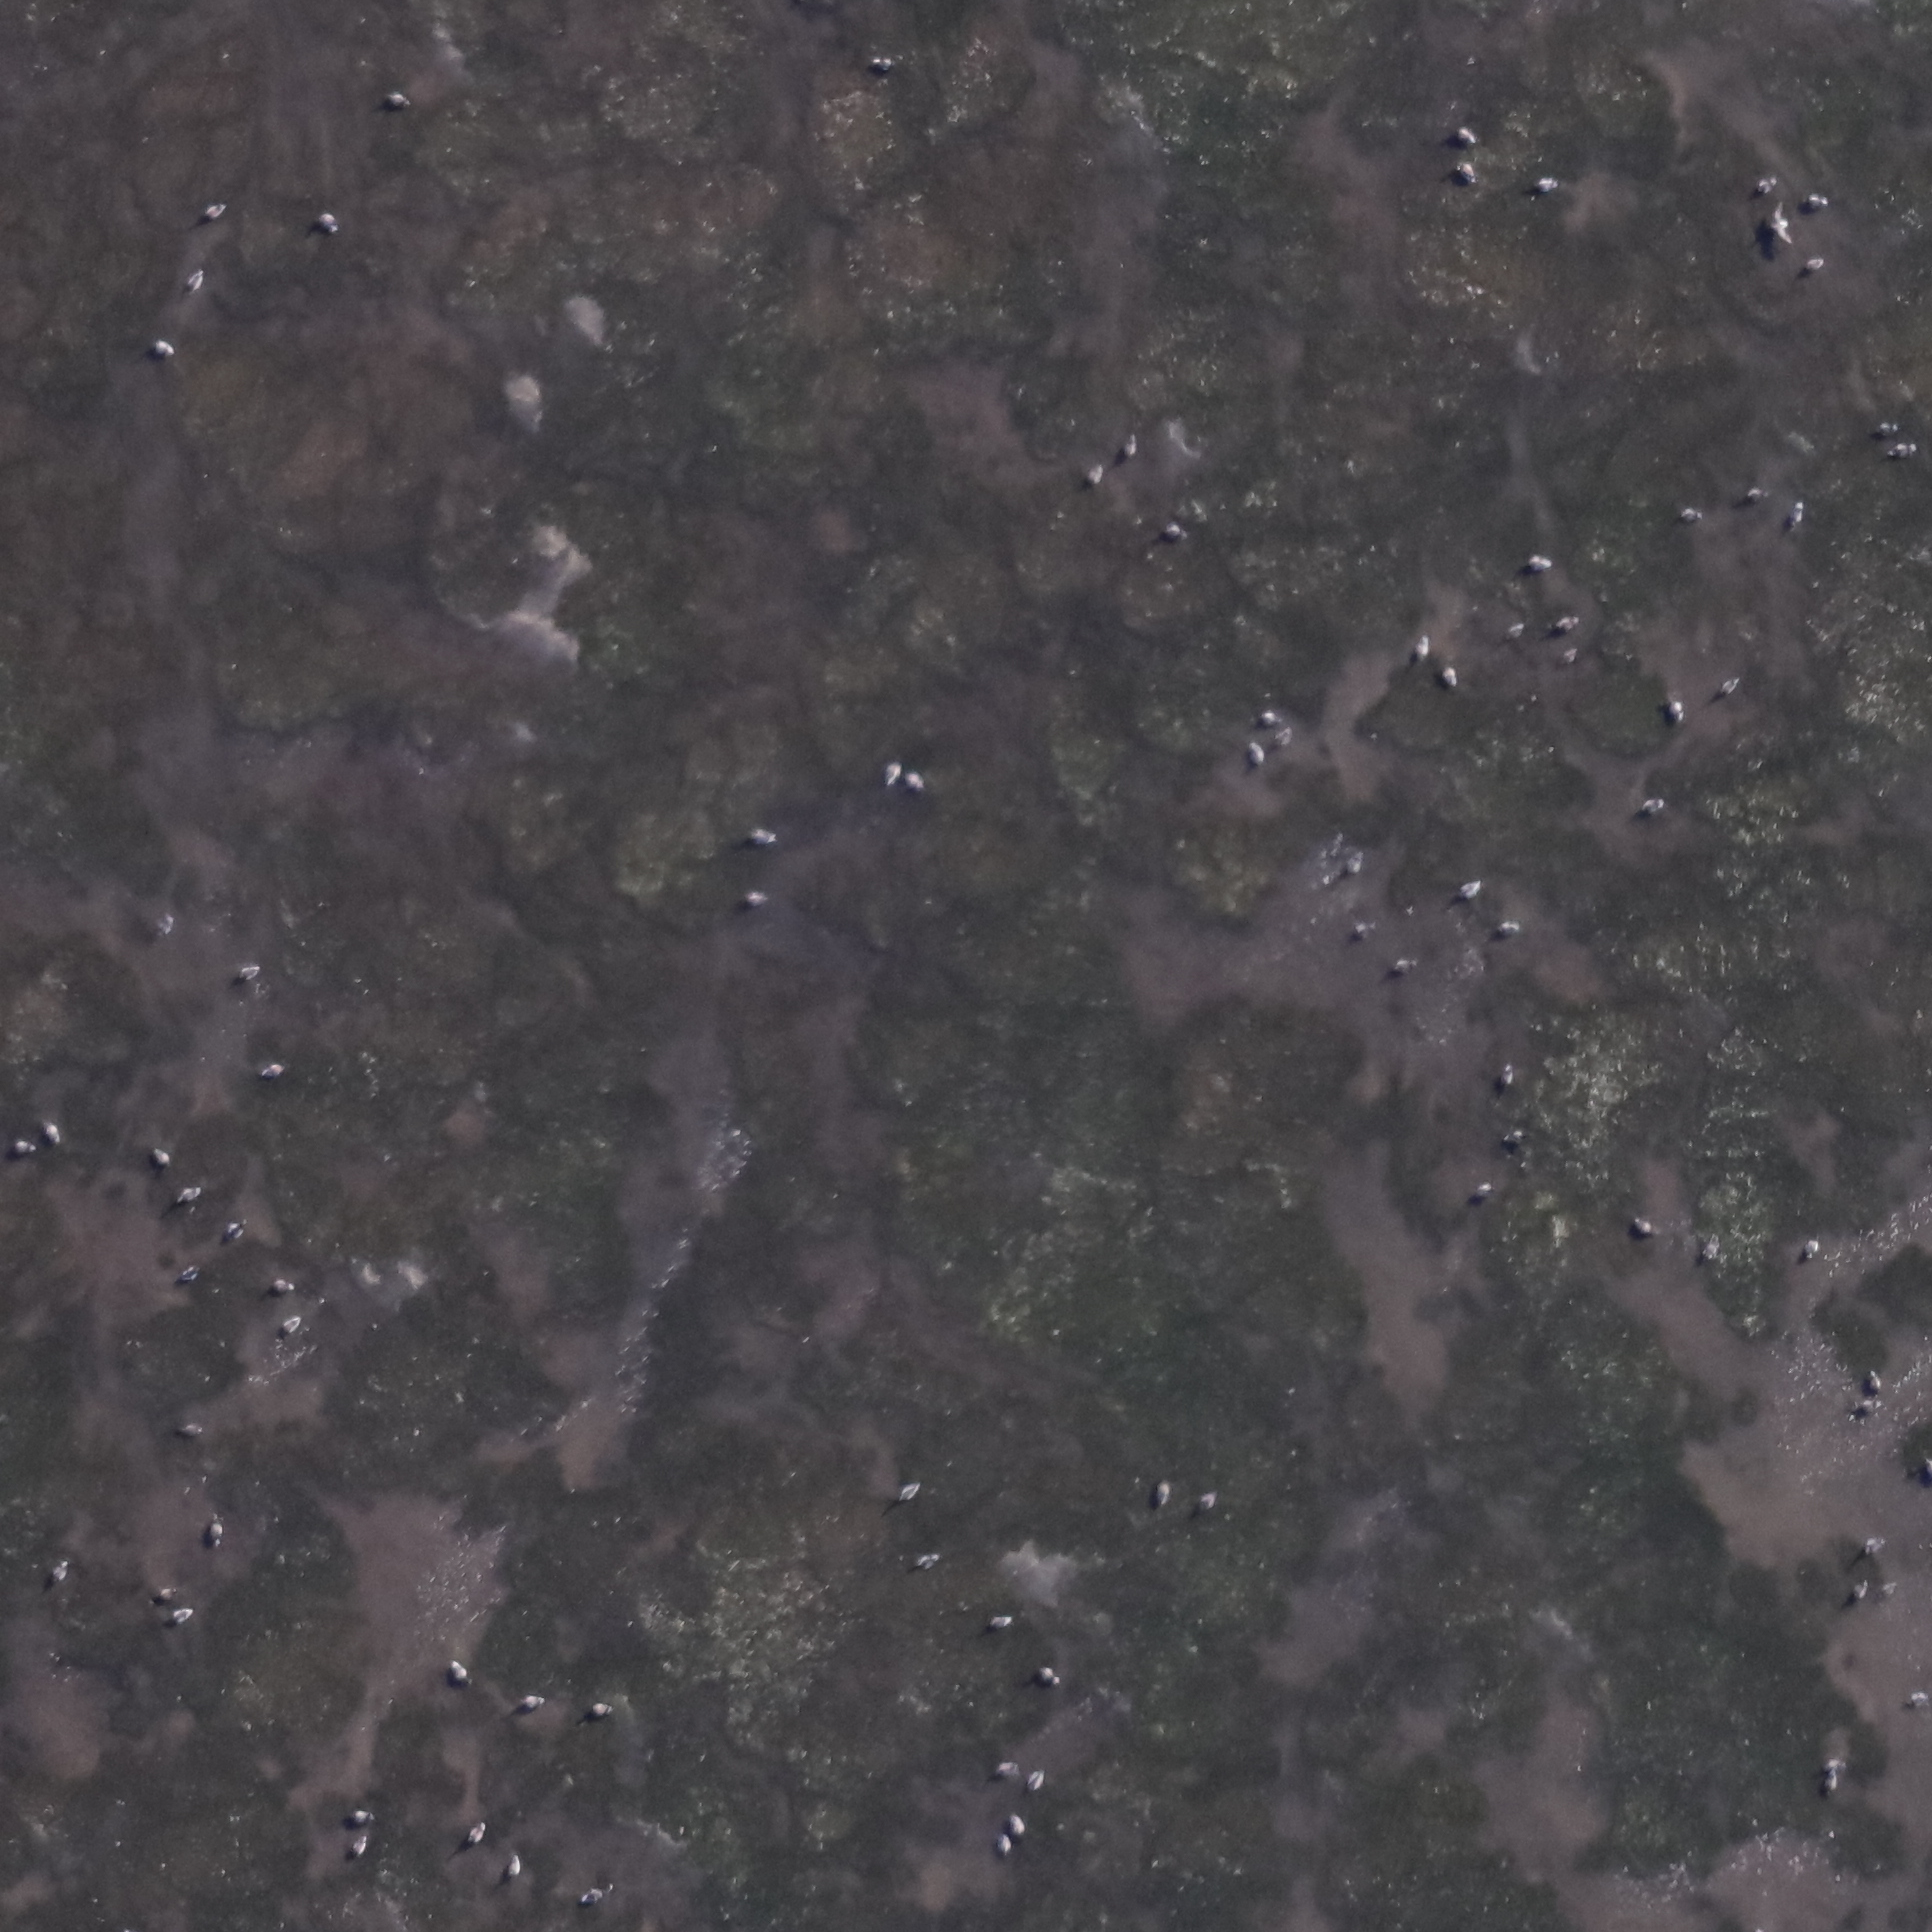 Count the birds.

88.